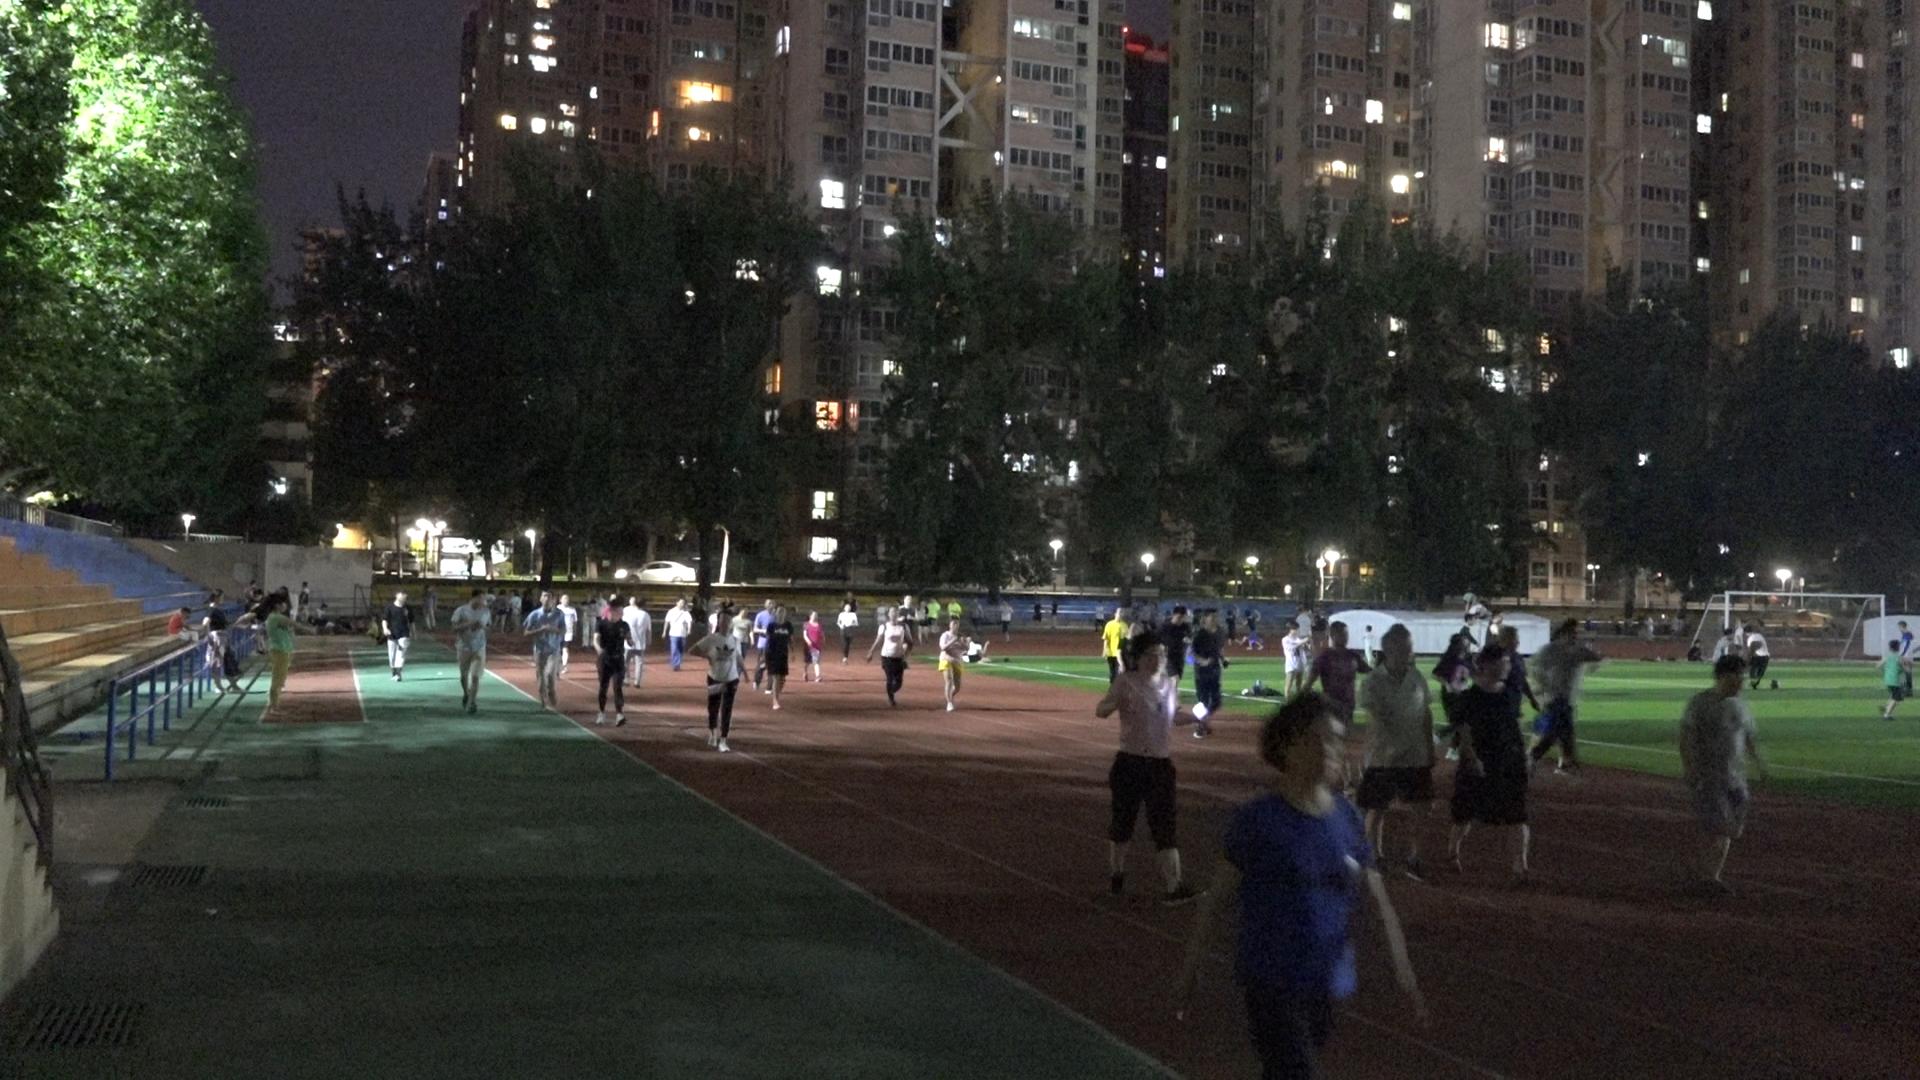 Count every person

86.